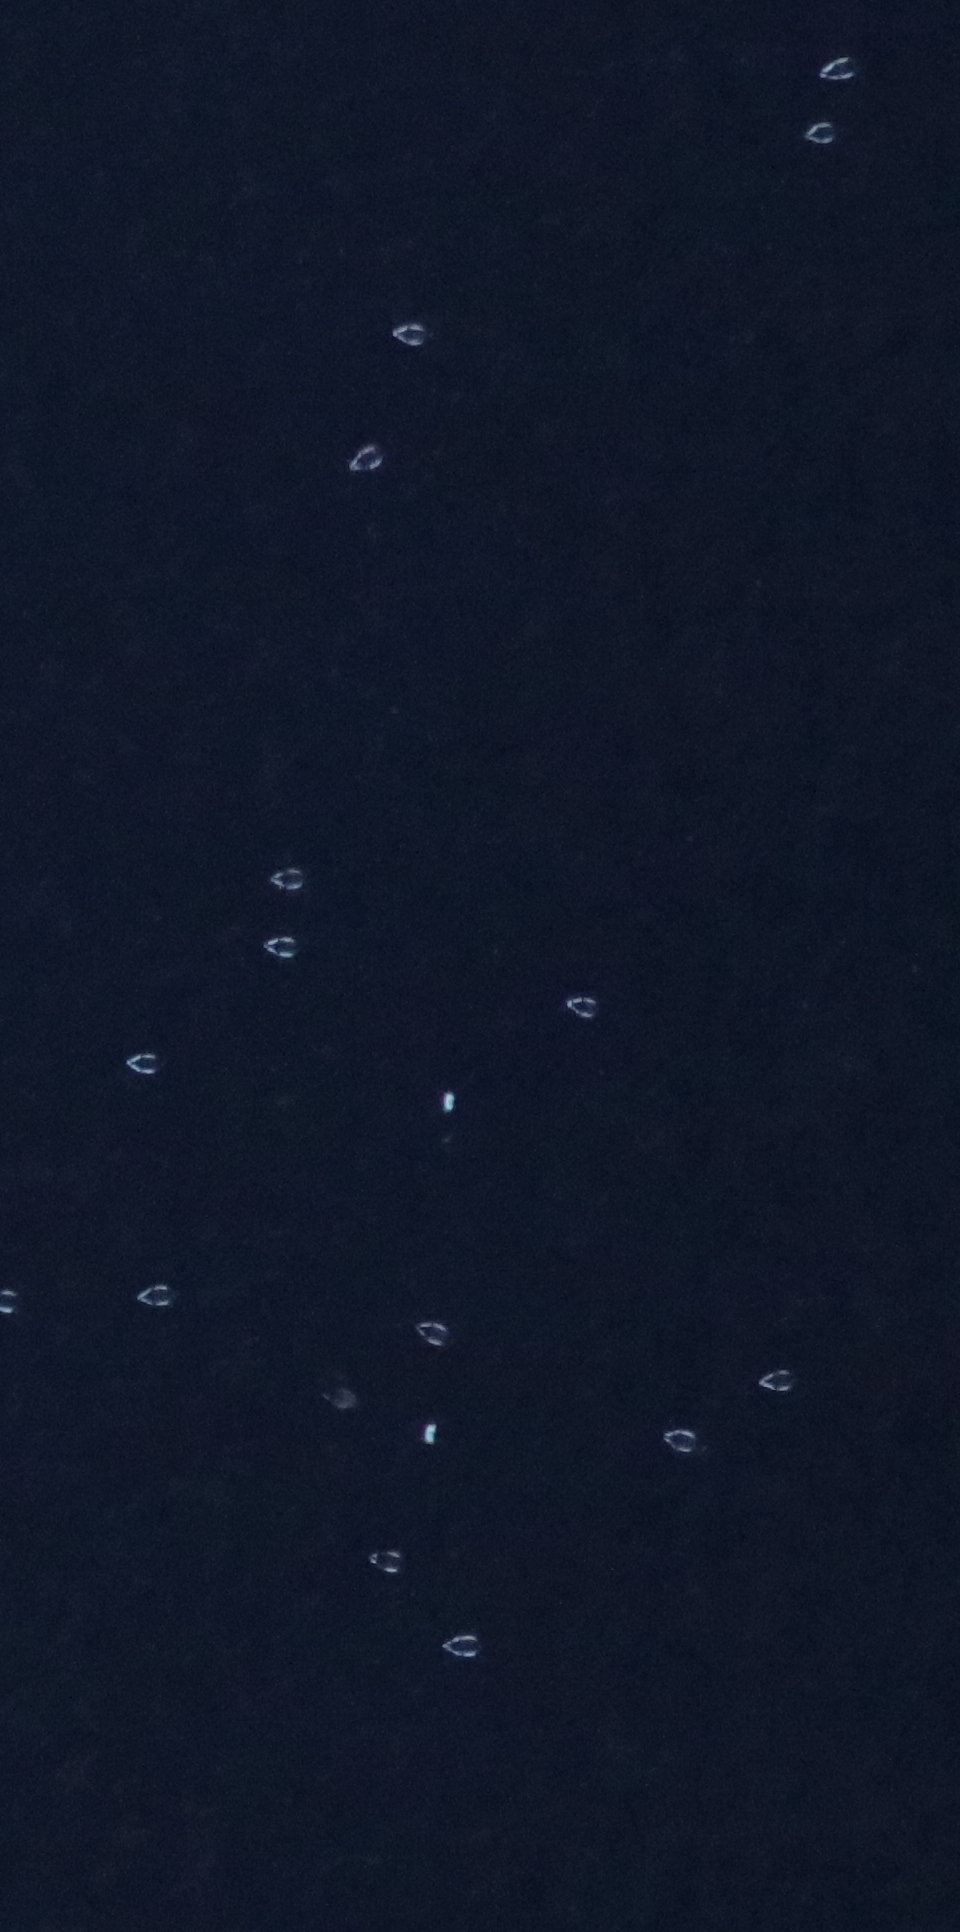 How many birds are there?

17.